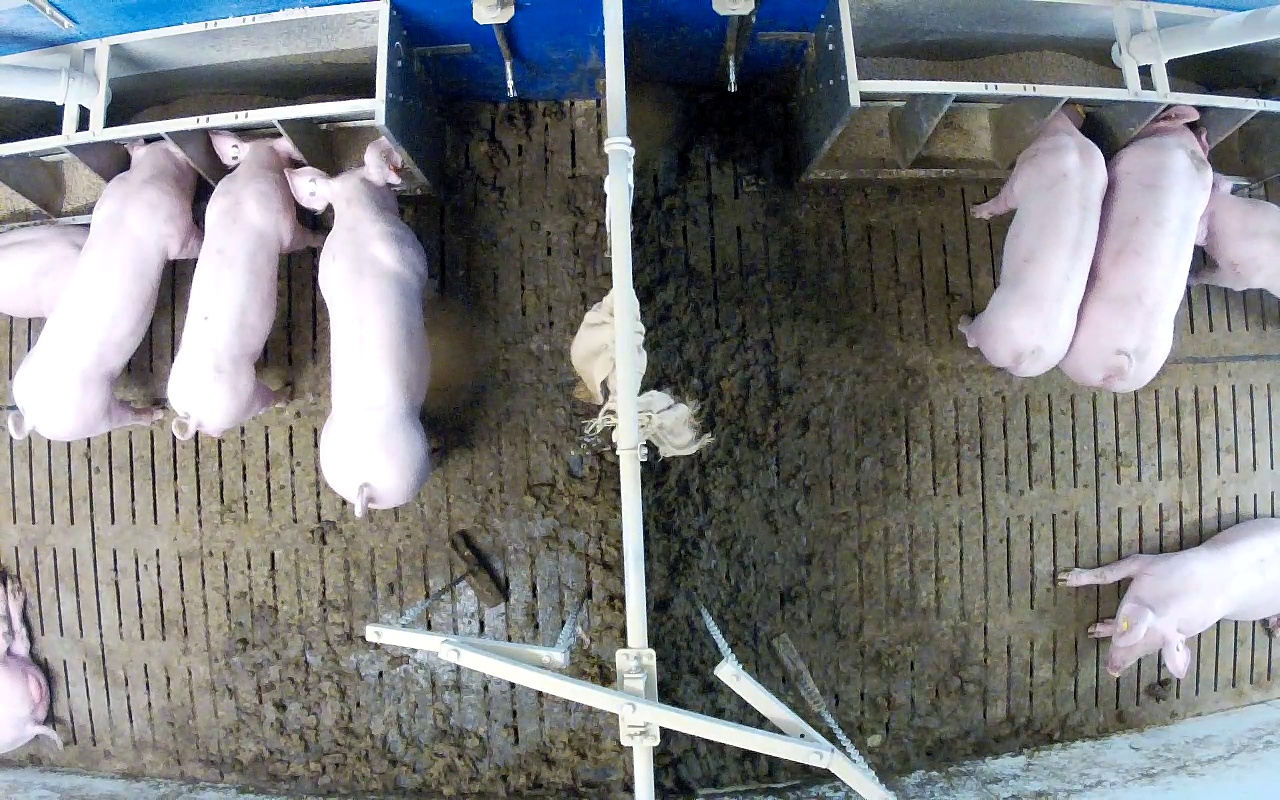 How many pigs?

9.